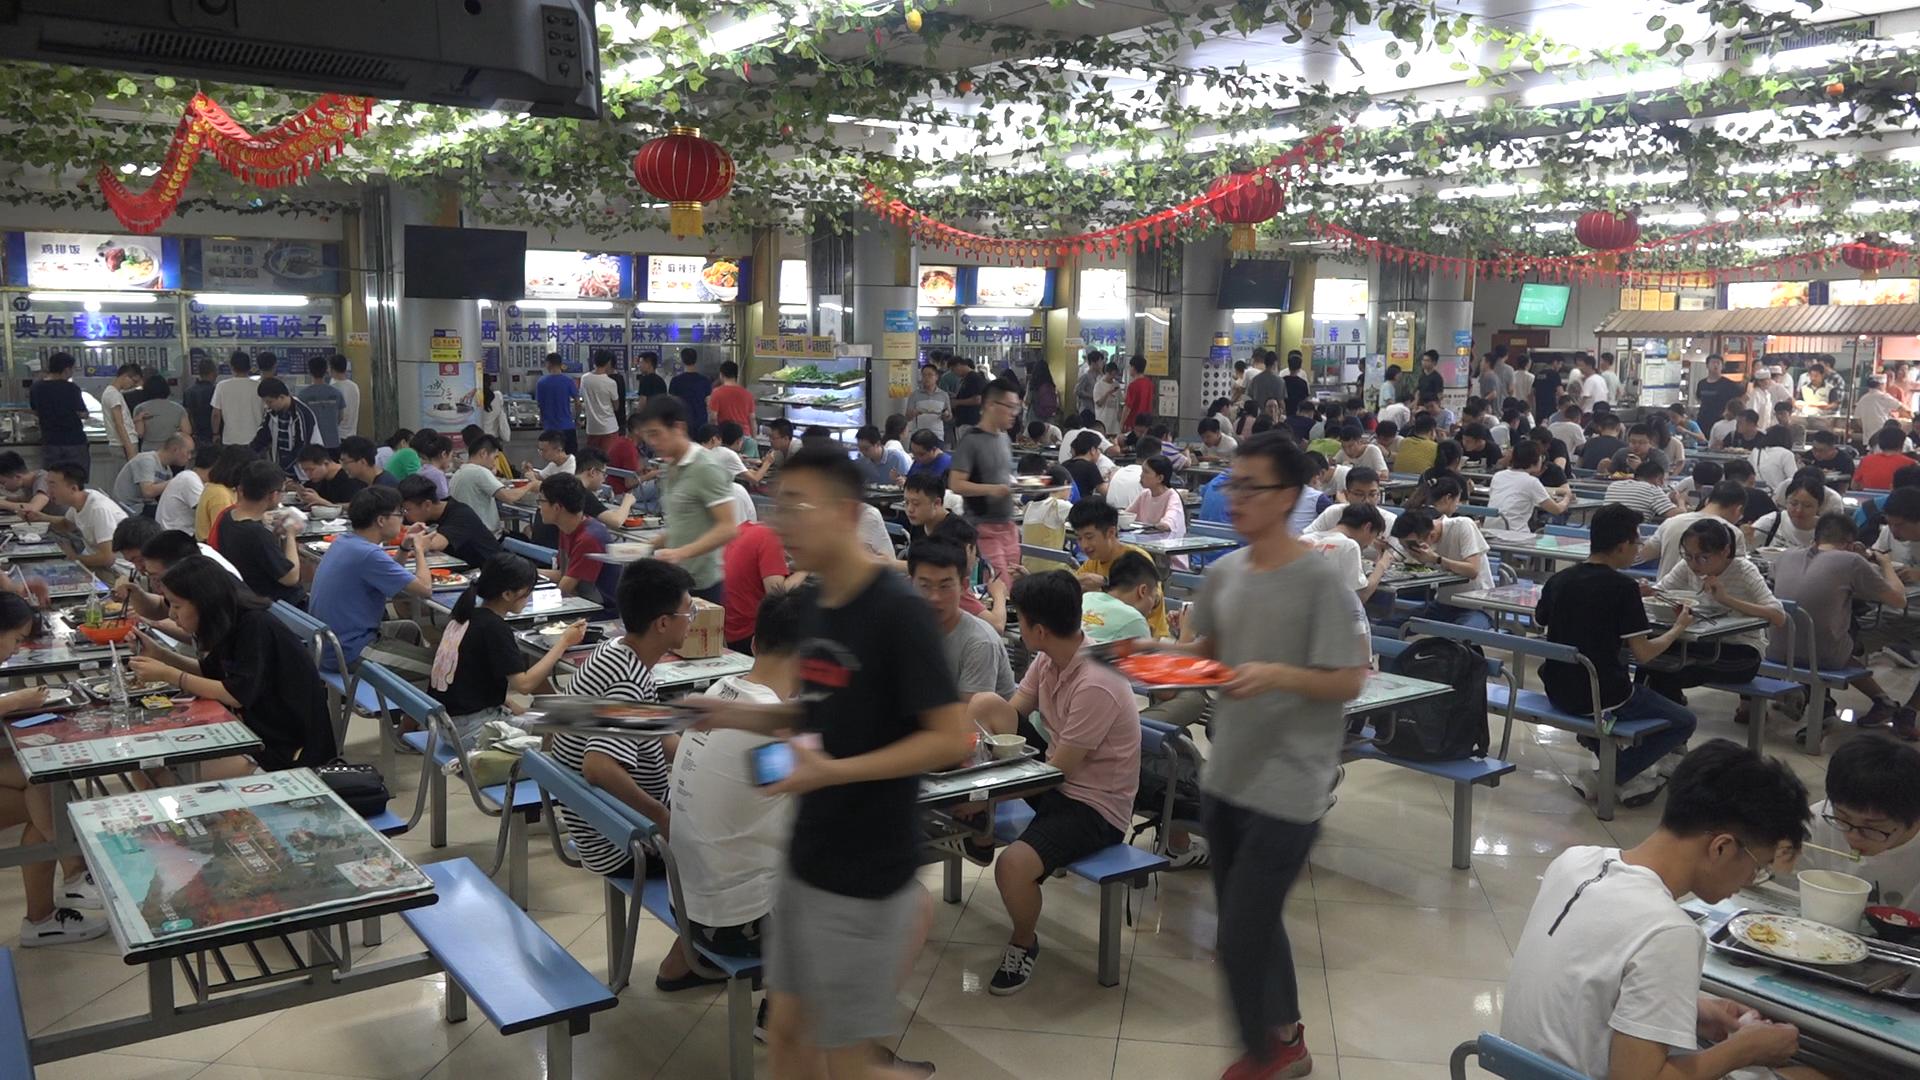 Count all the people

158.